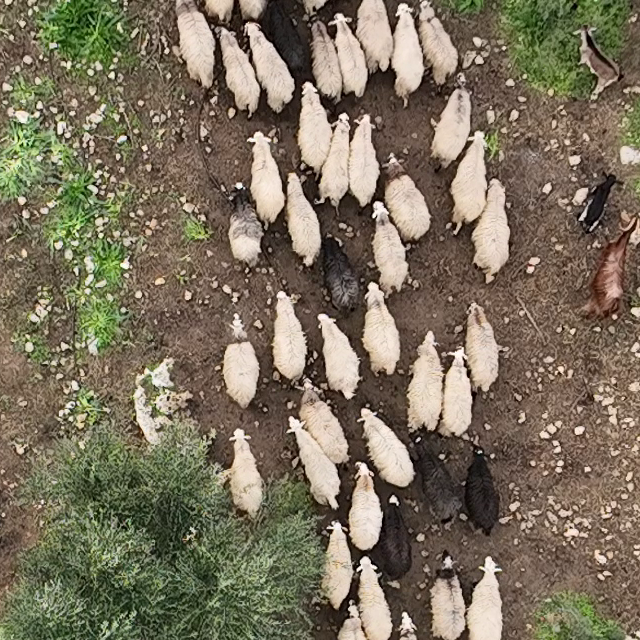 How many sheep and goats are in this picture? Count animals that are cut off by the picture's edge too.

47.